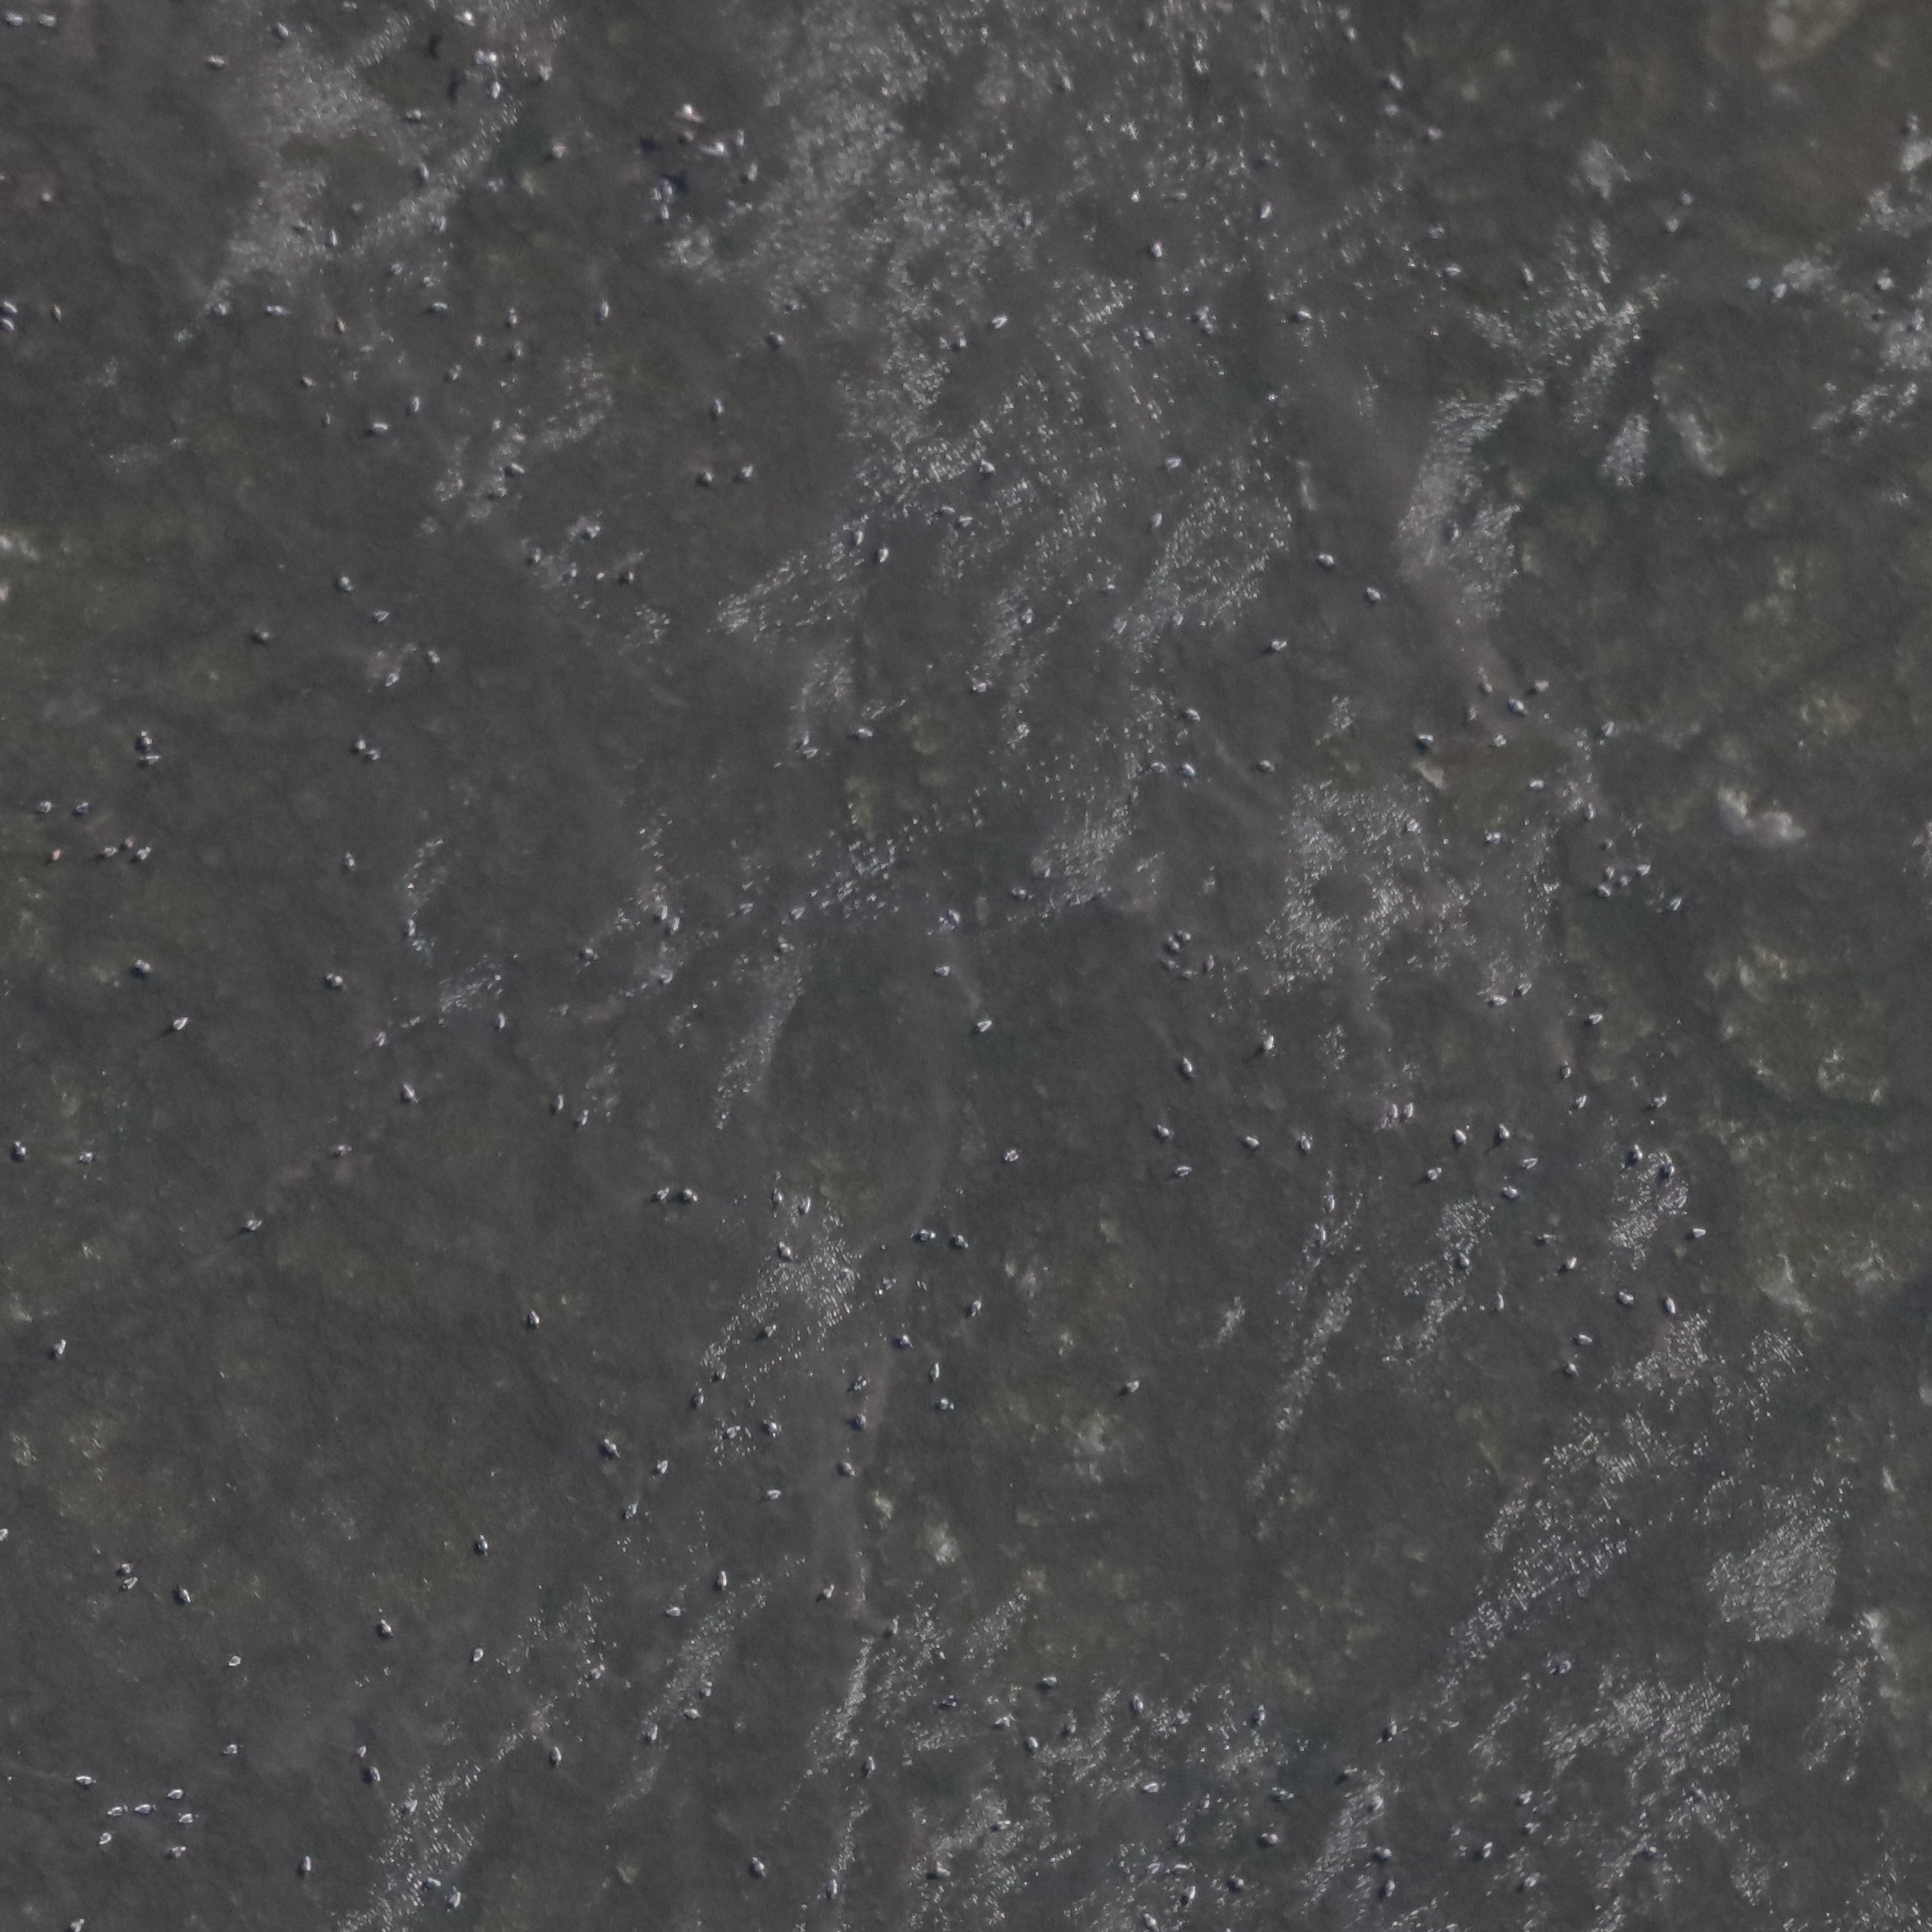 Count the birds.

287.